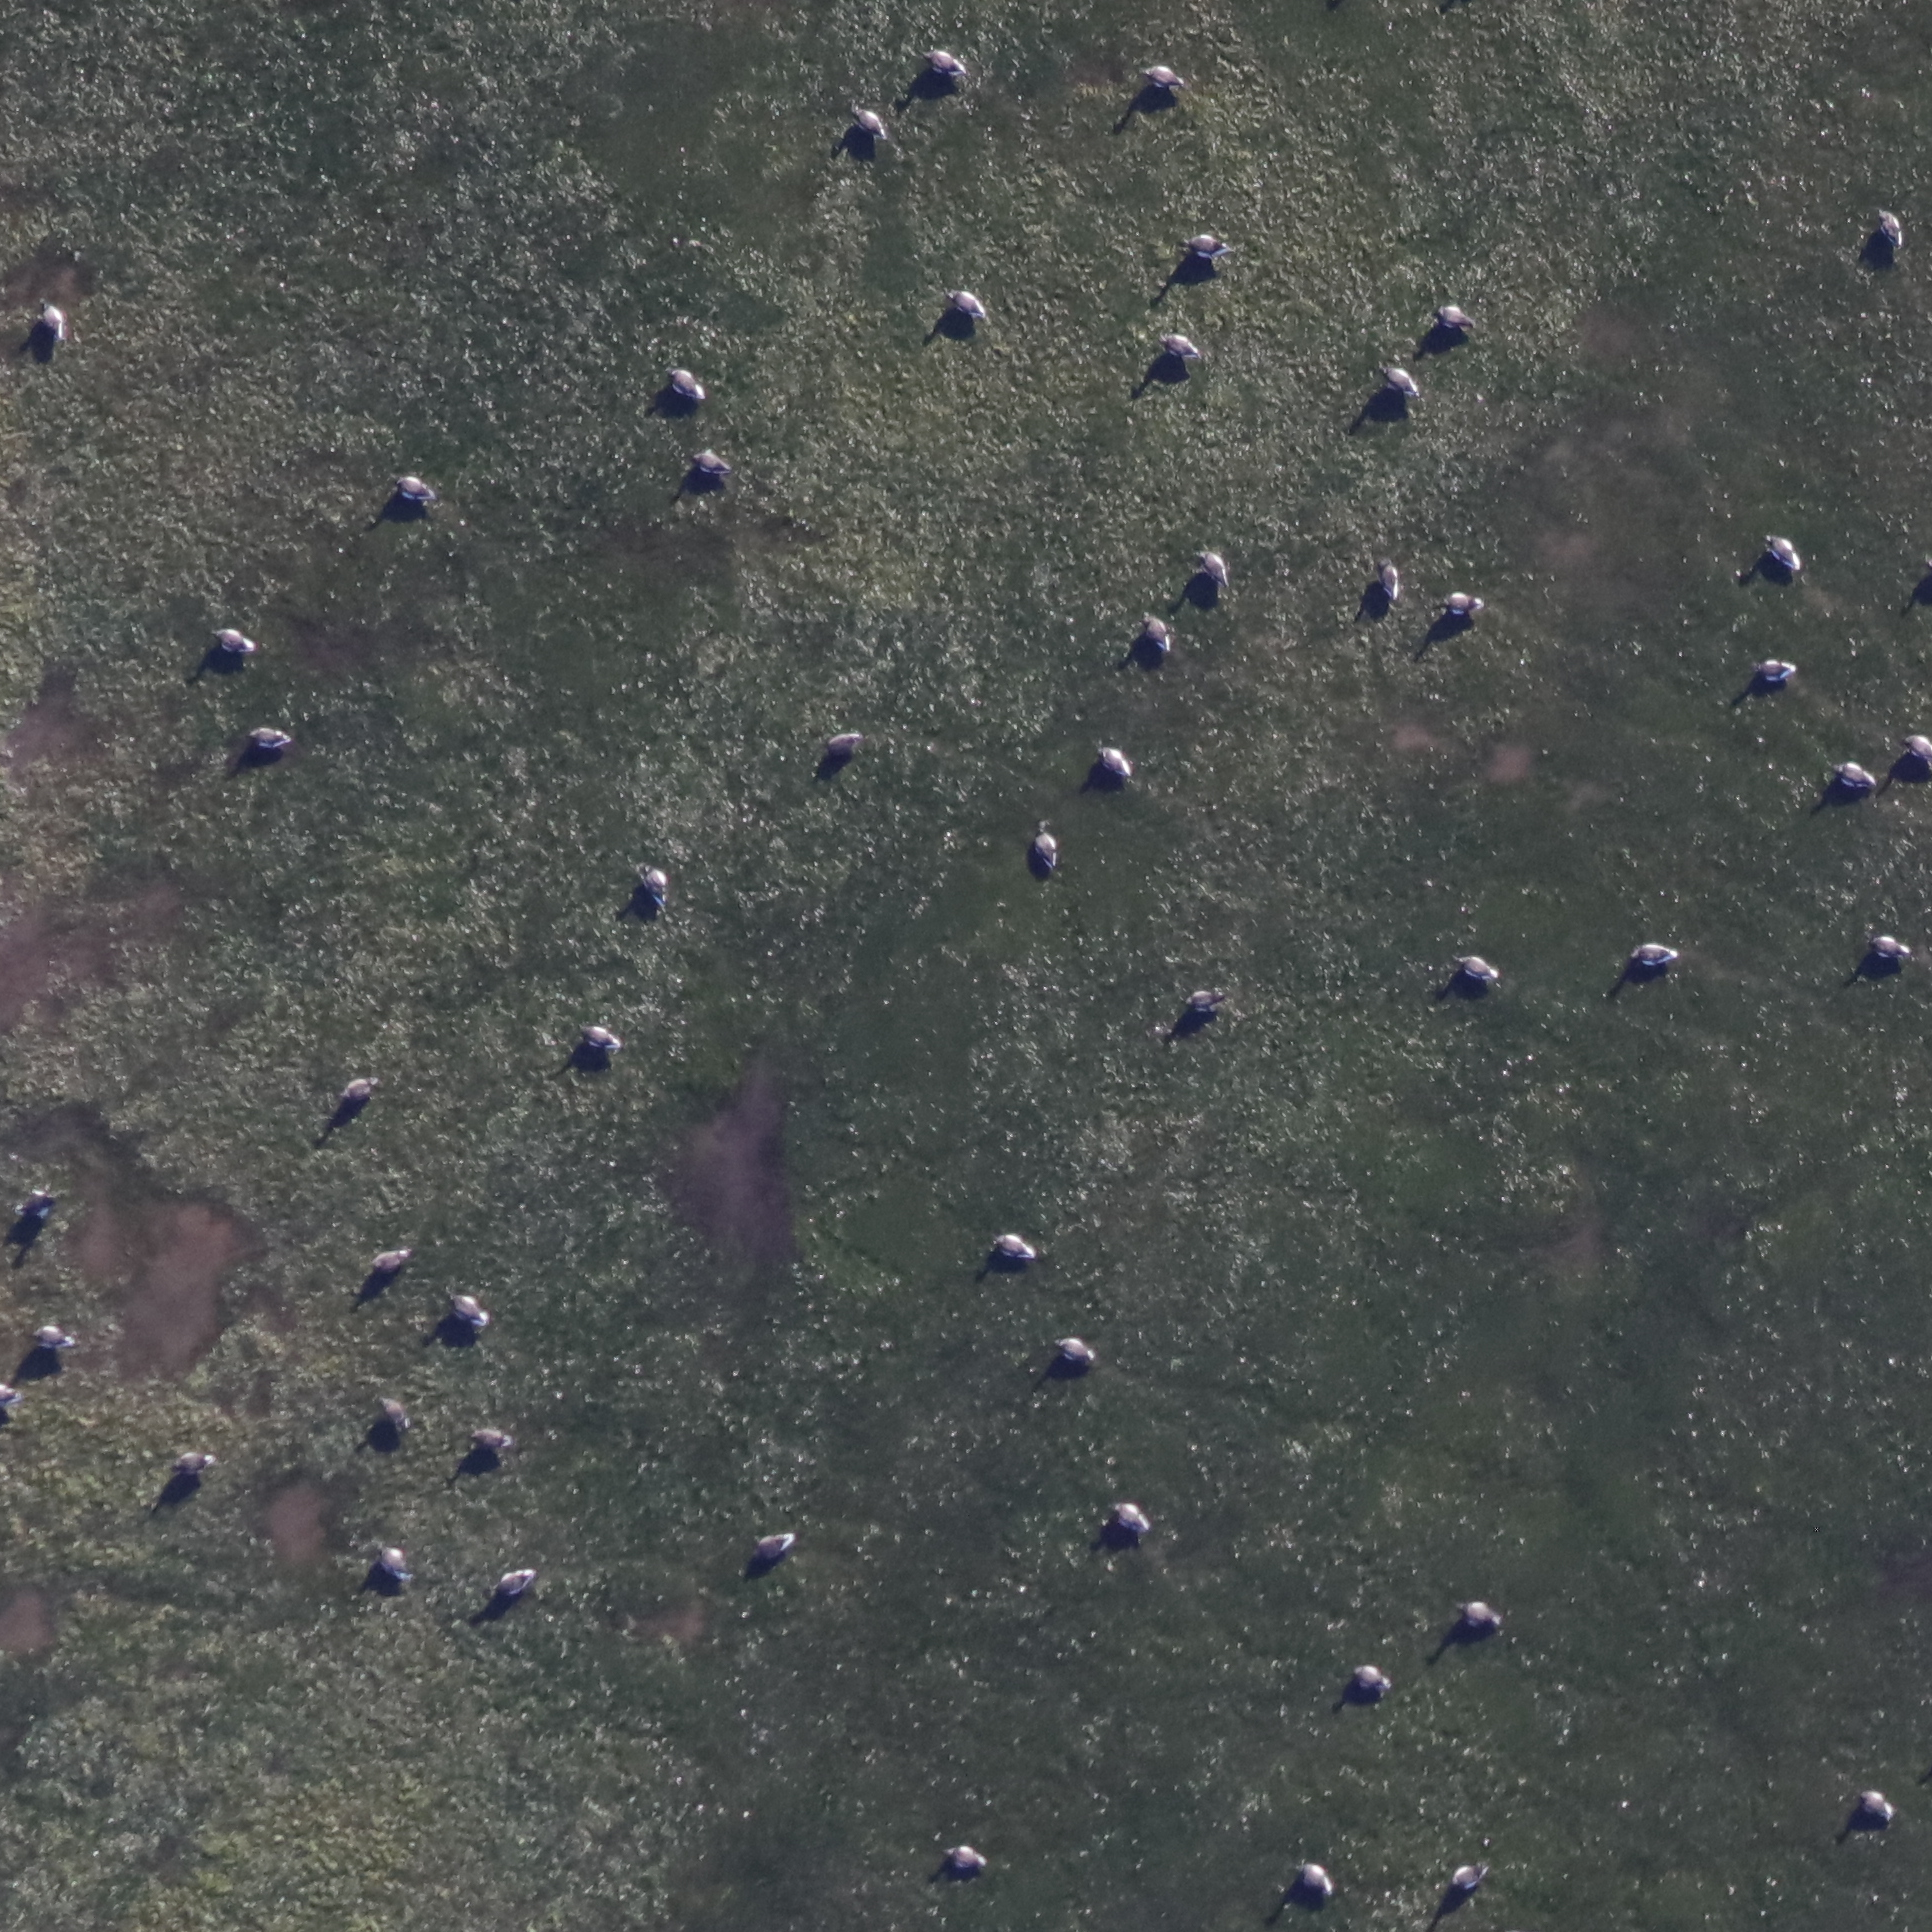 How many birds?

52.